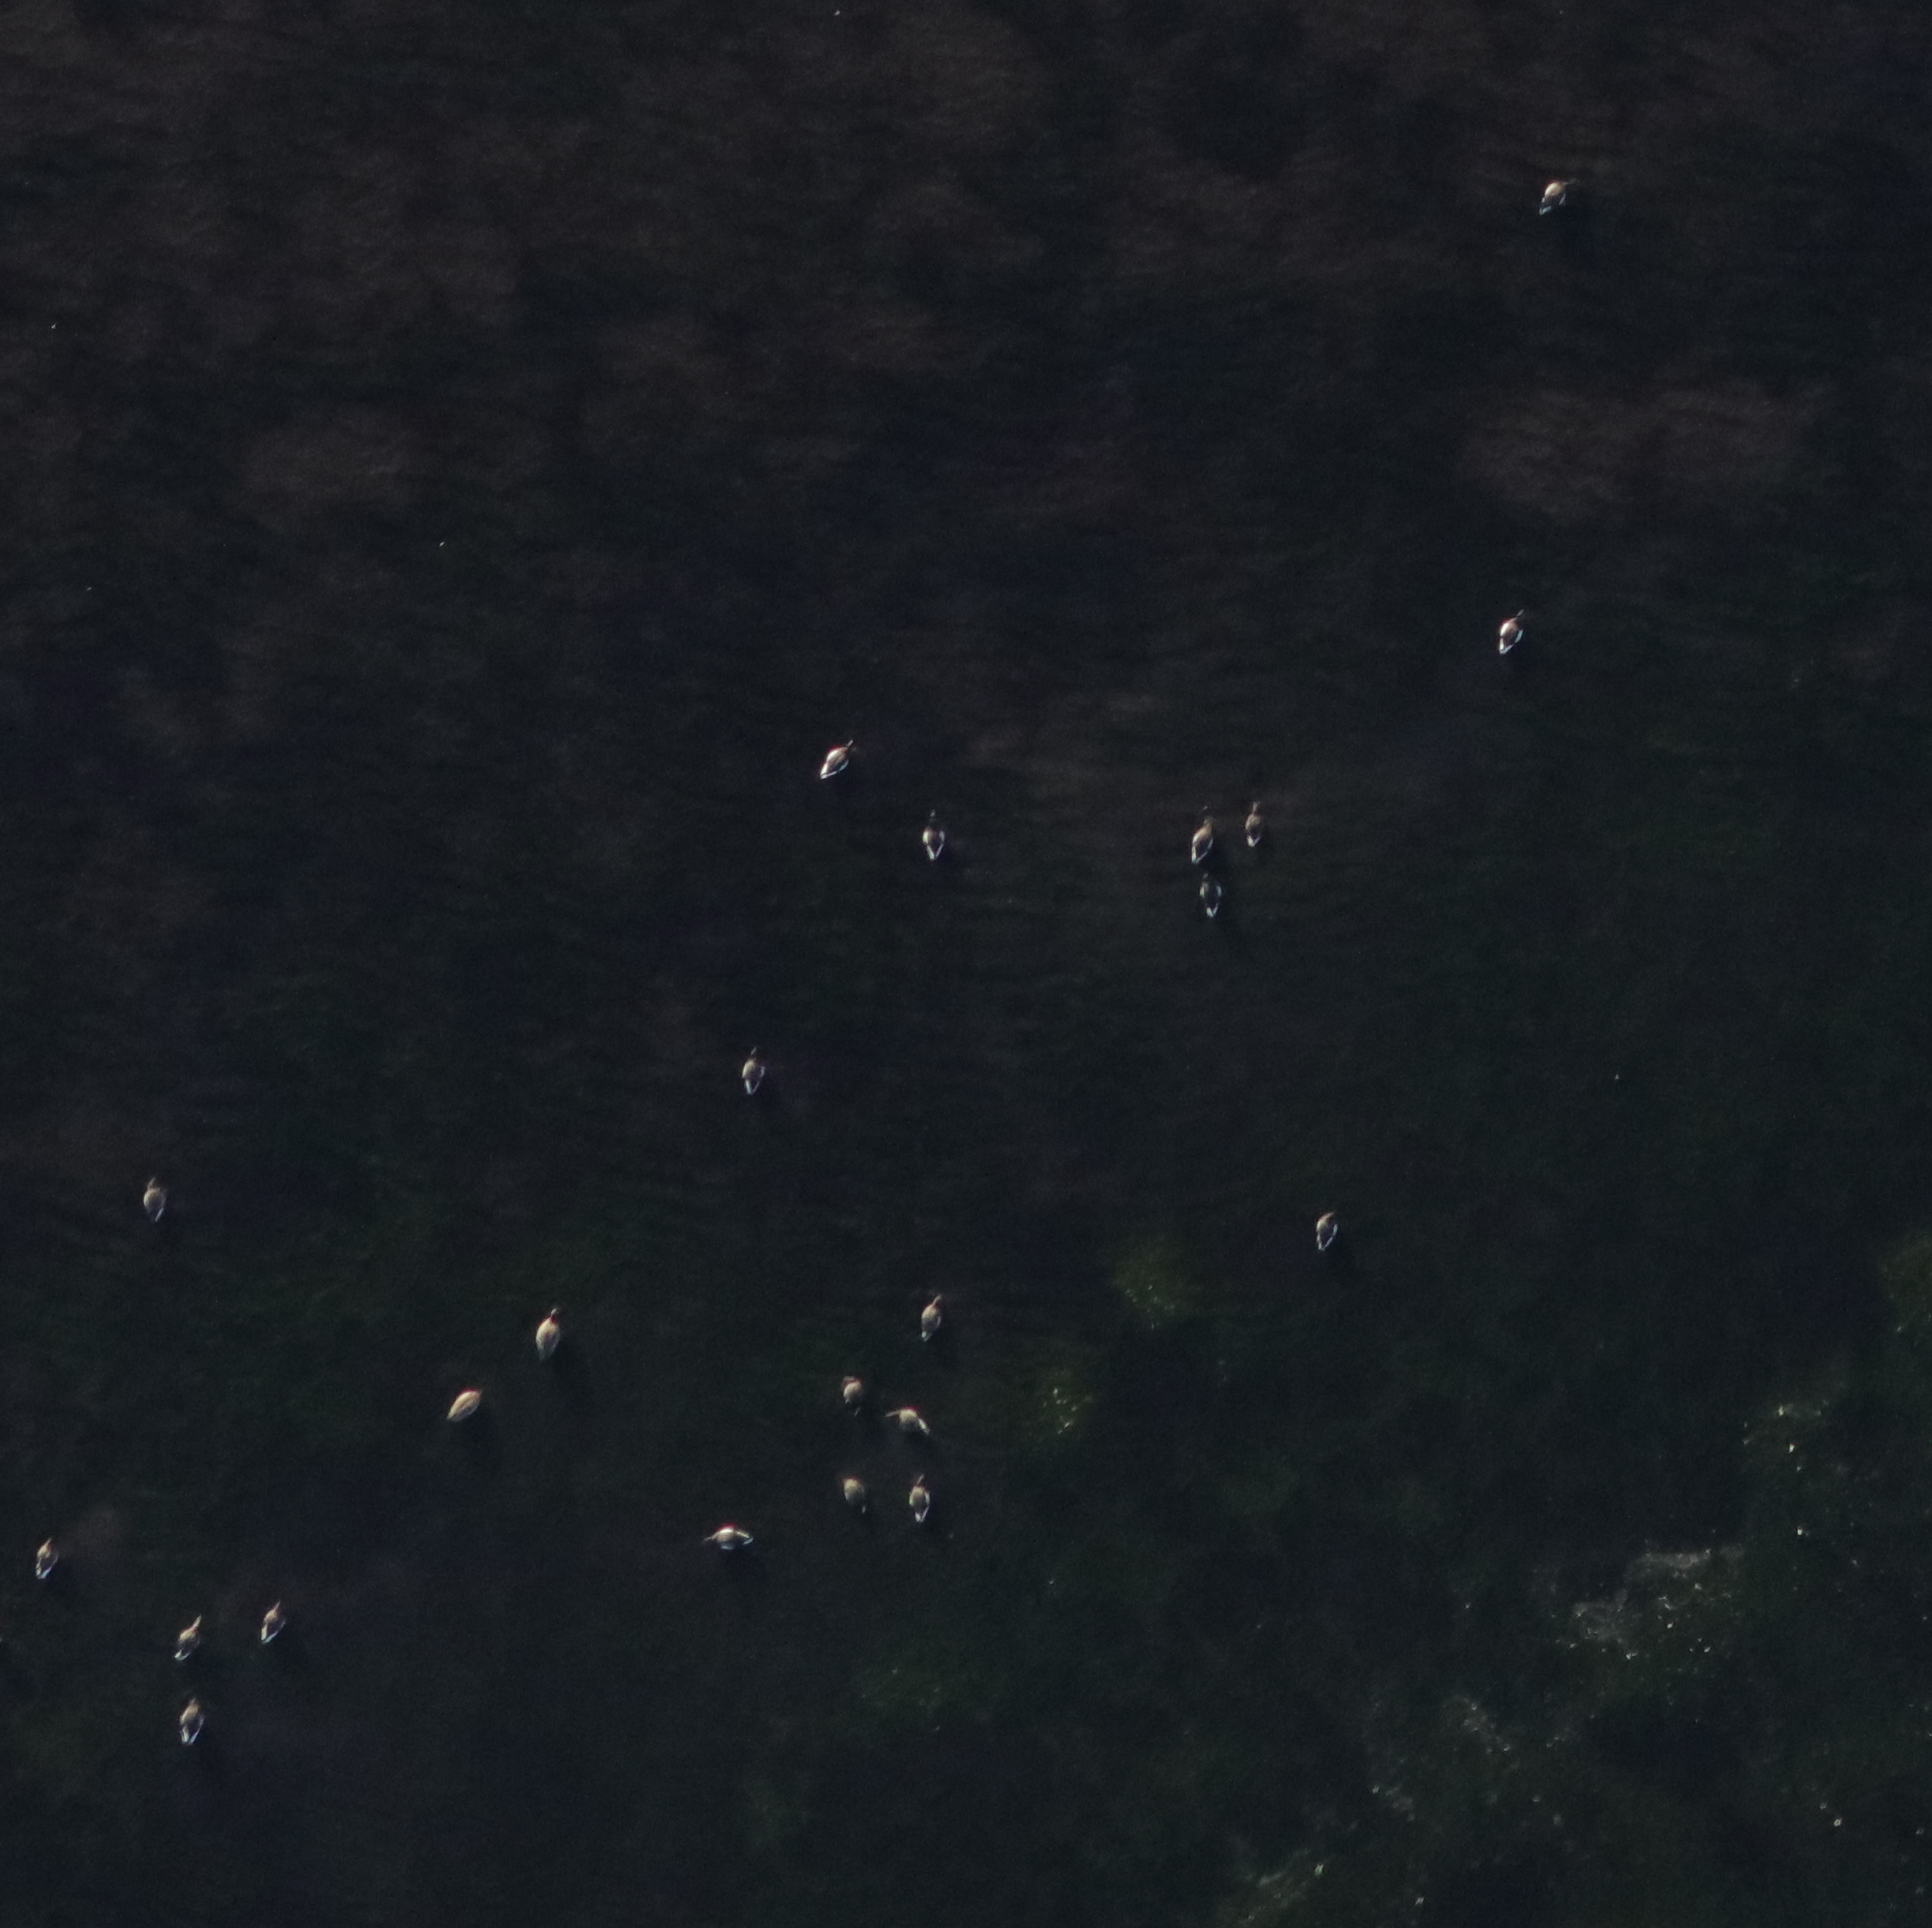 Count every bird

22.